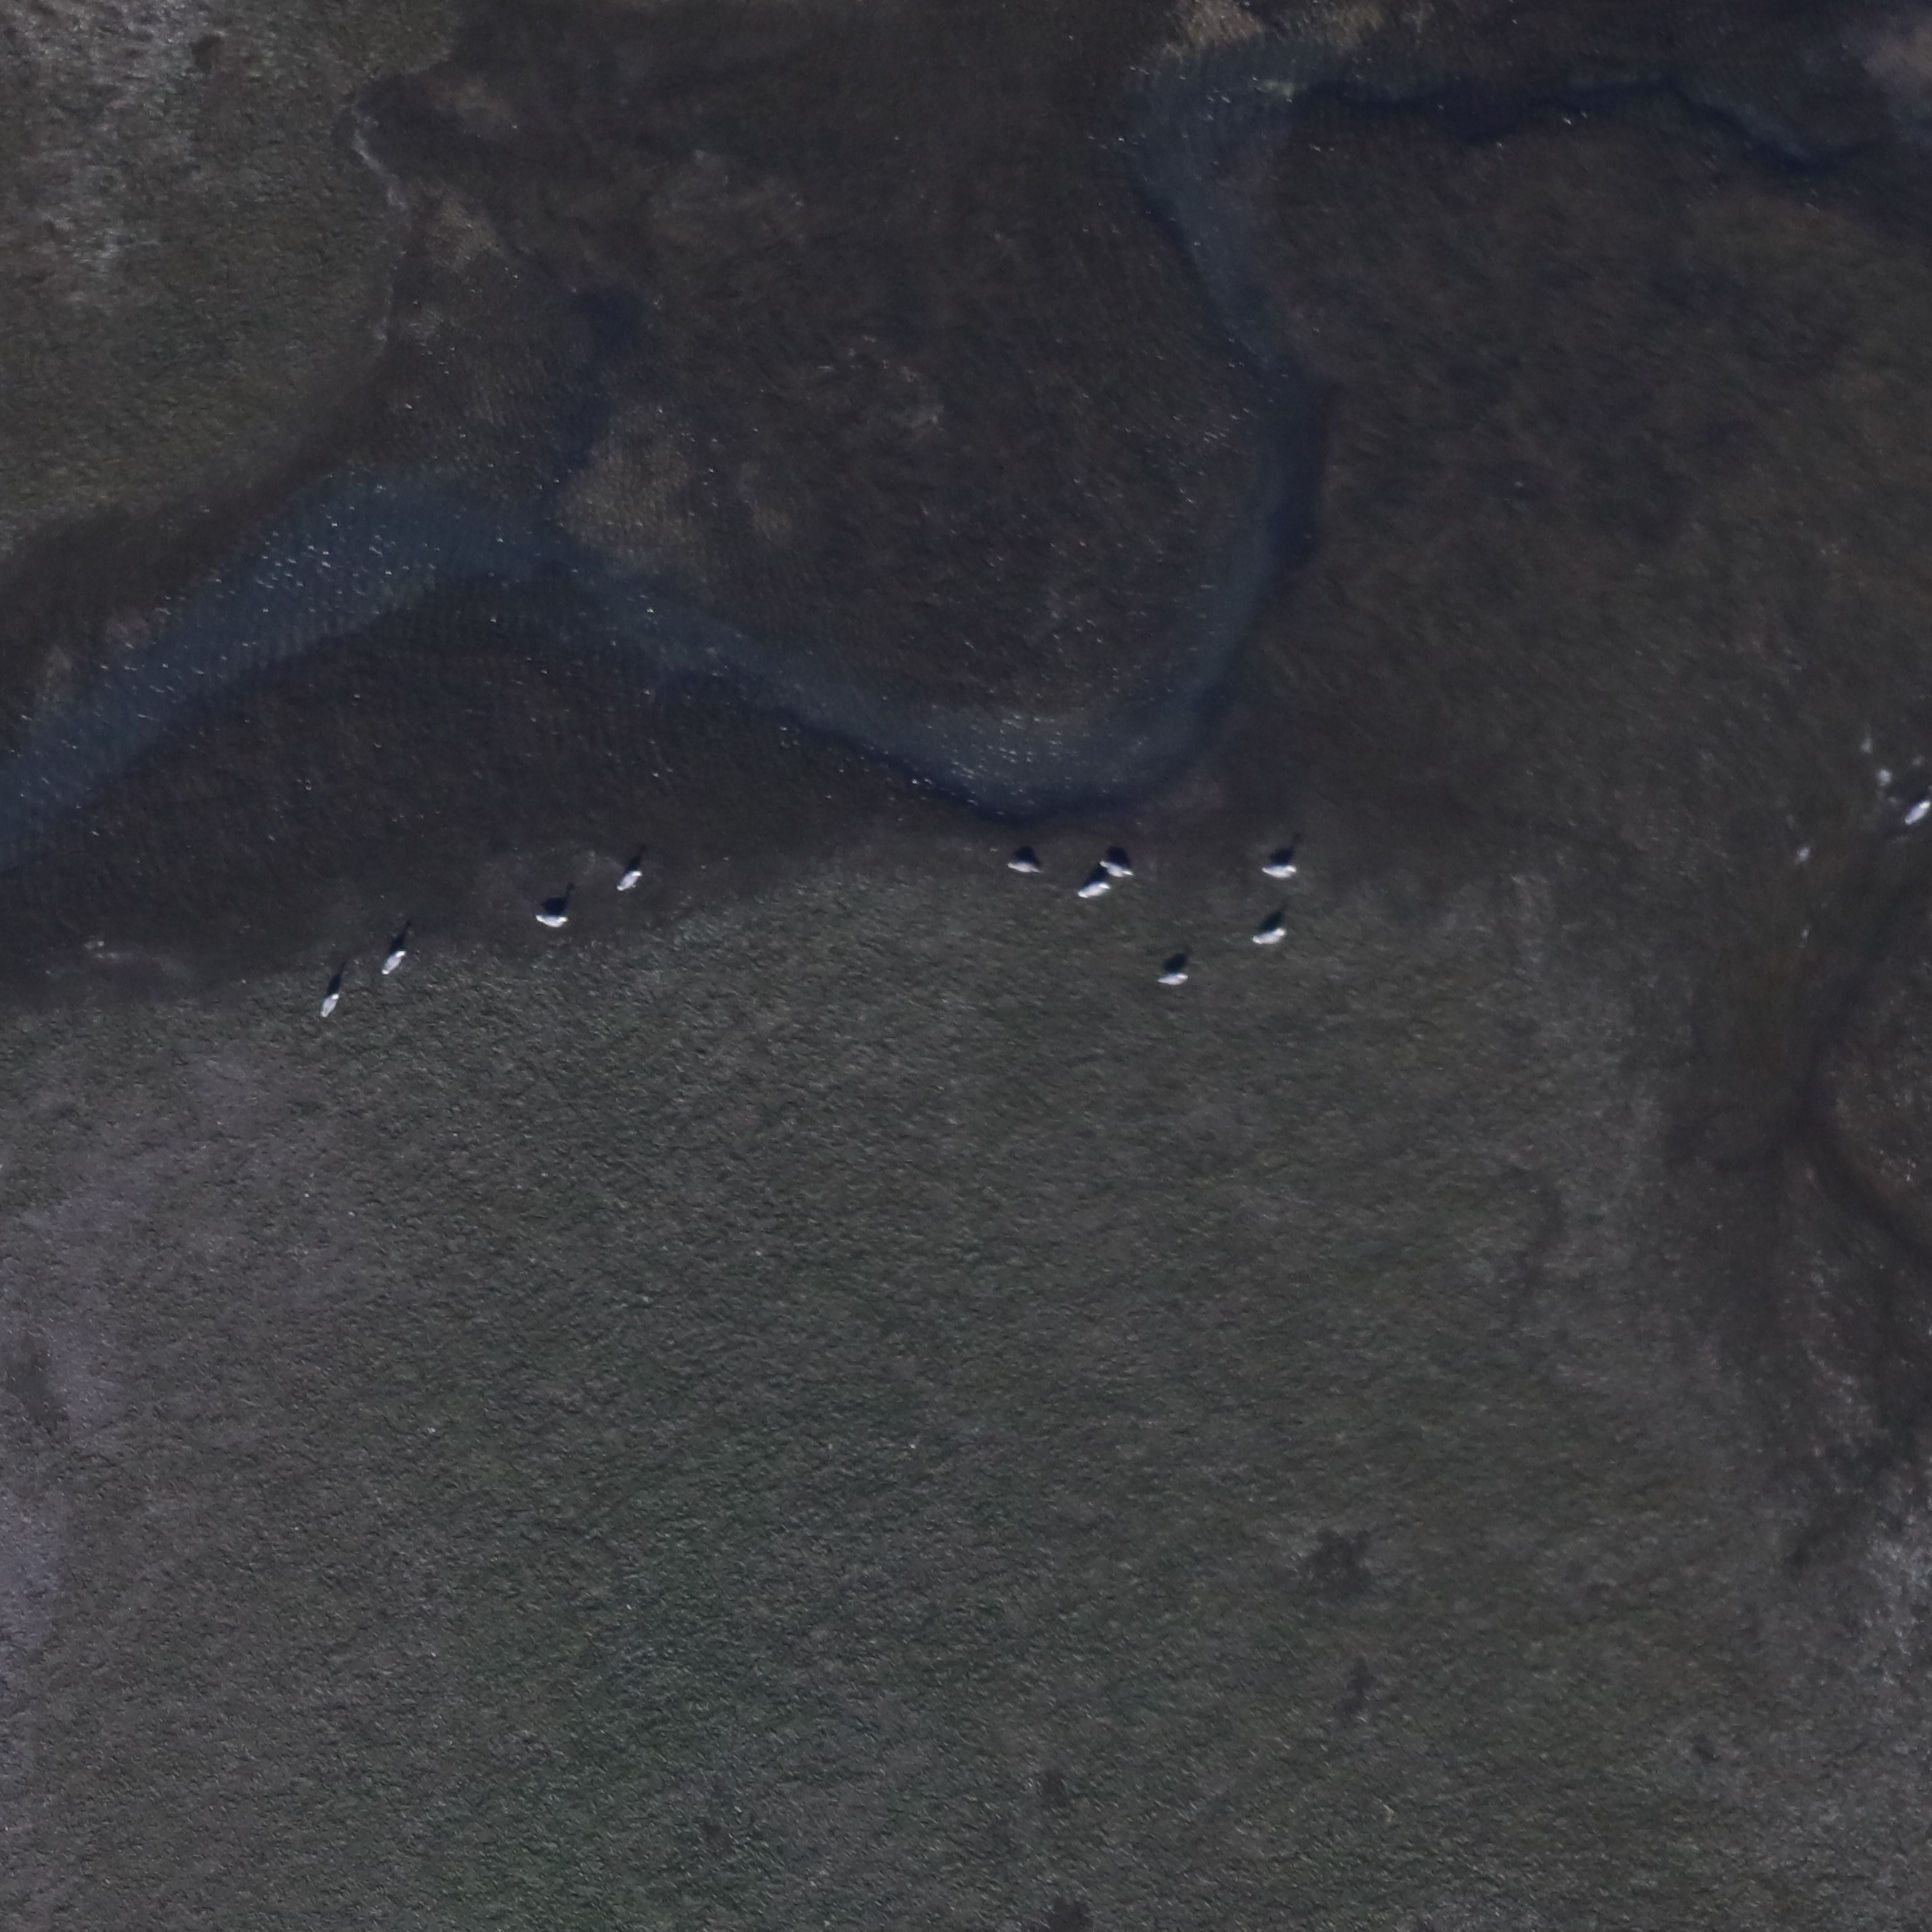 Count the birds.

11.